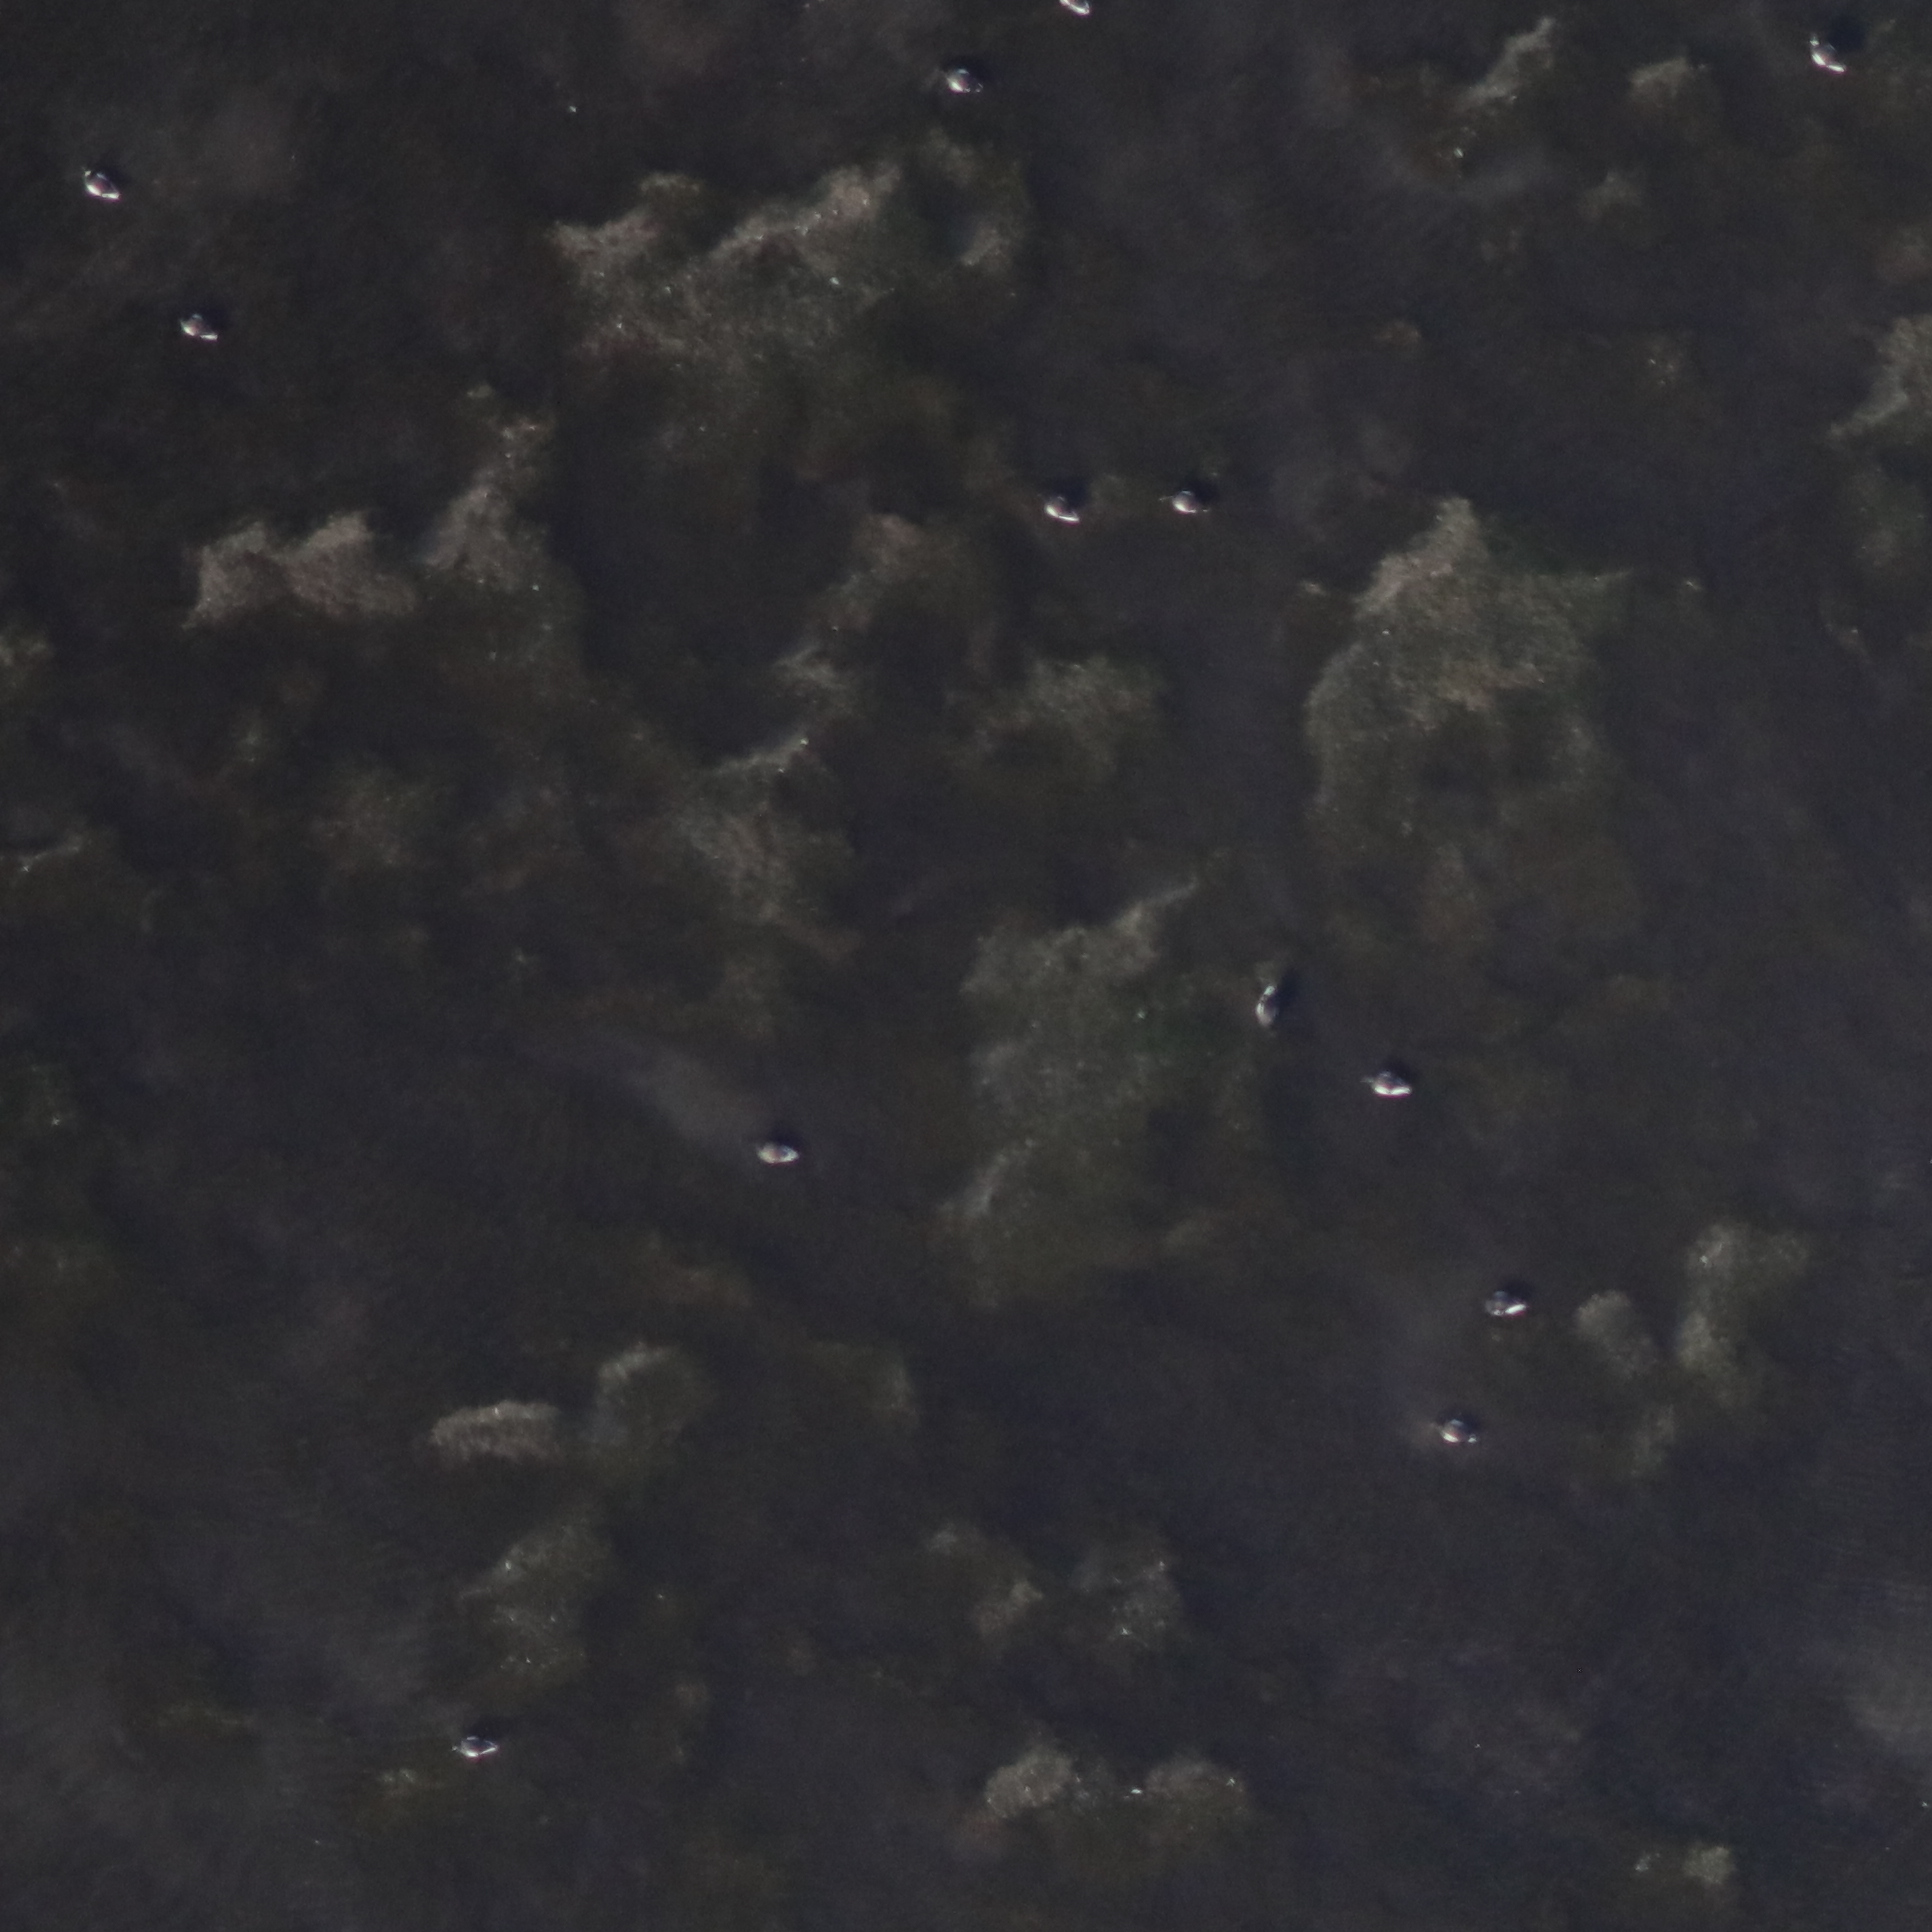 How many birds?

12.